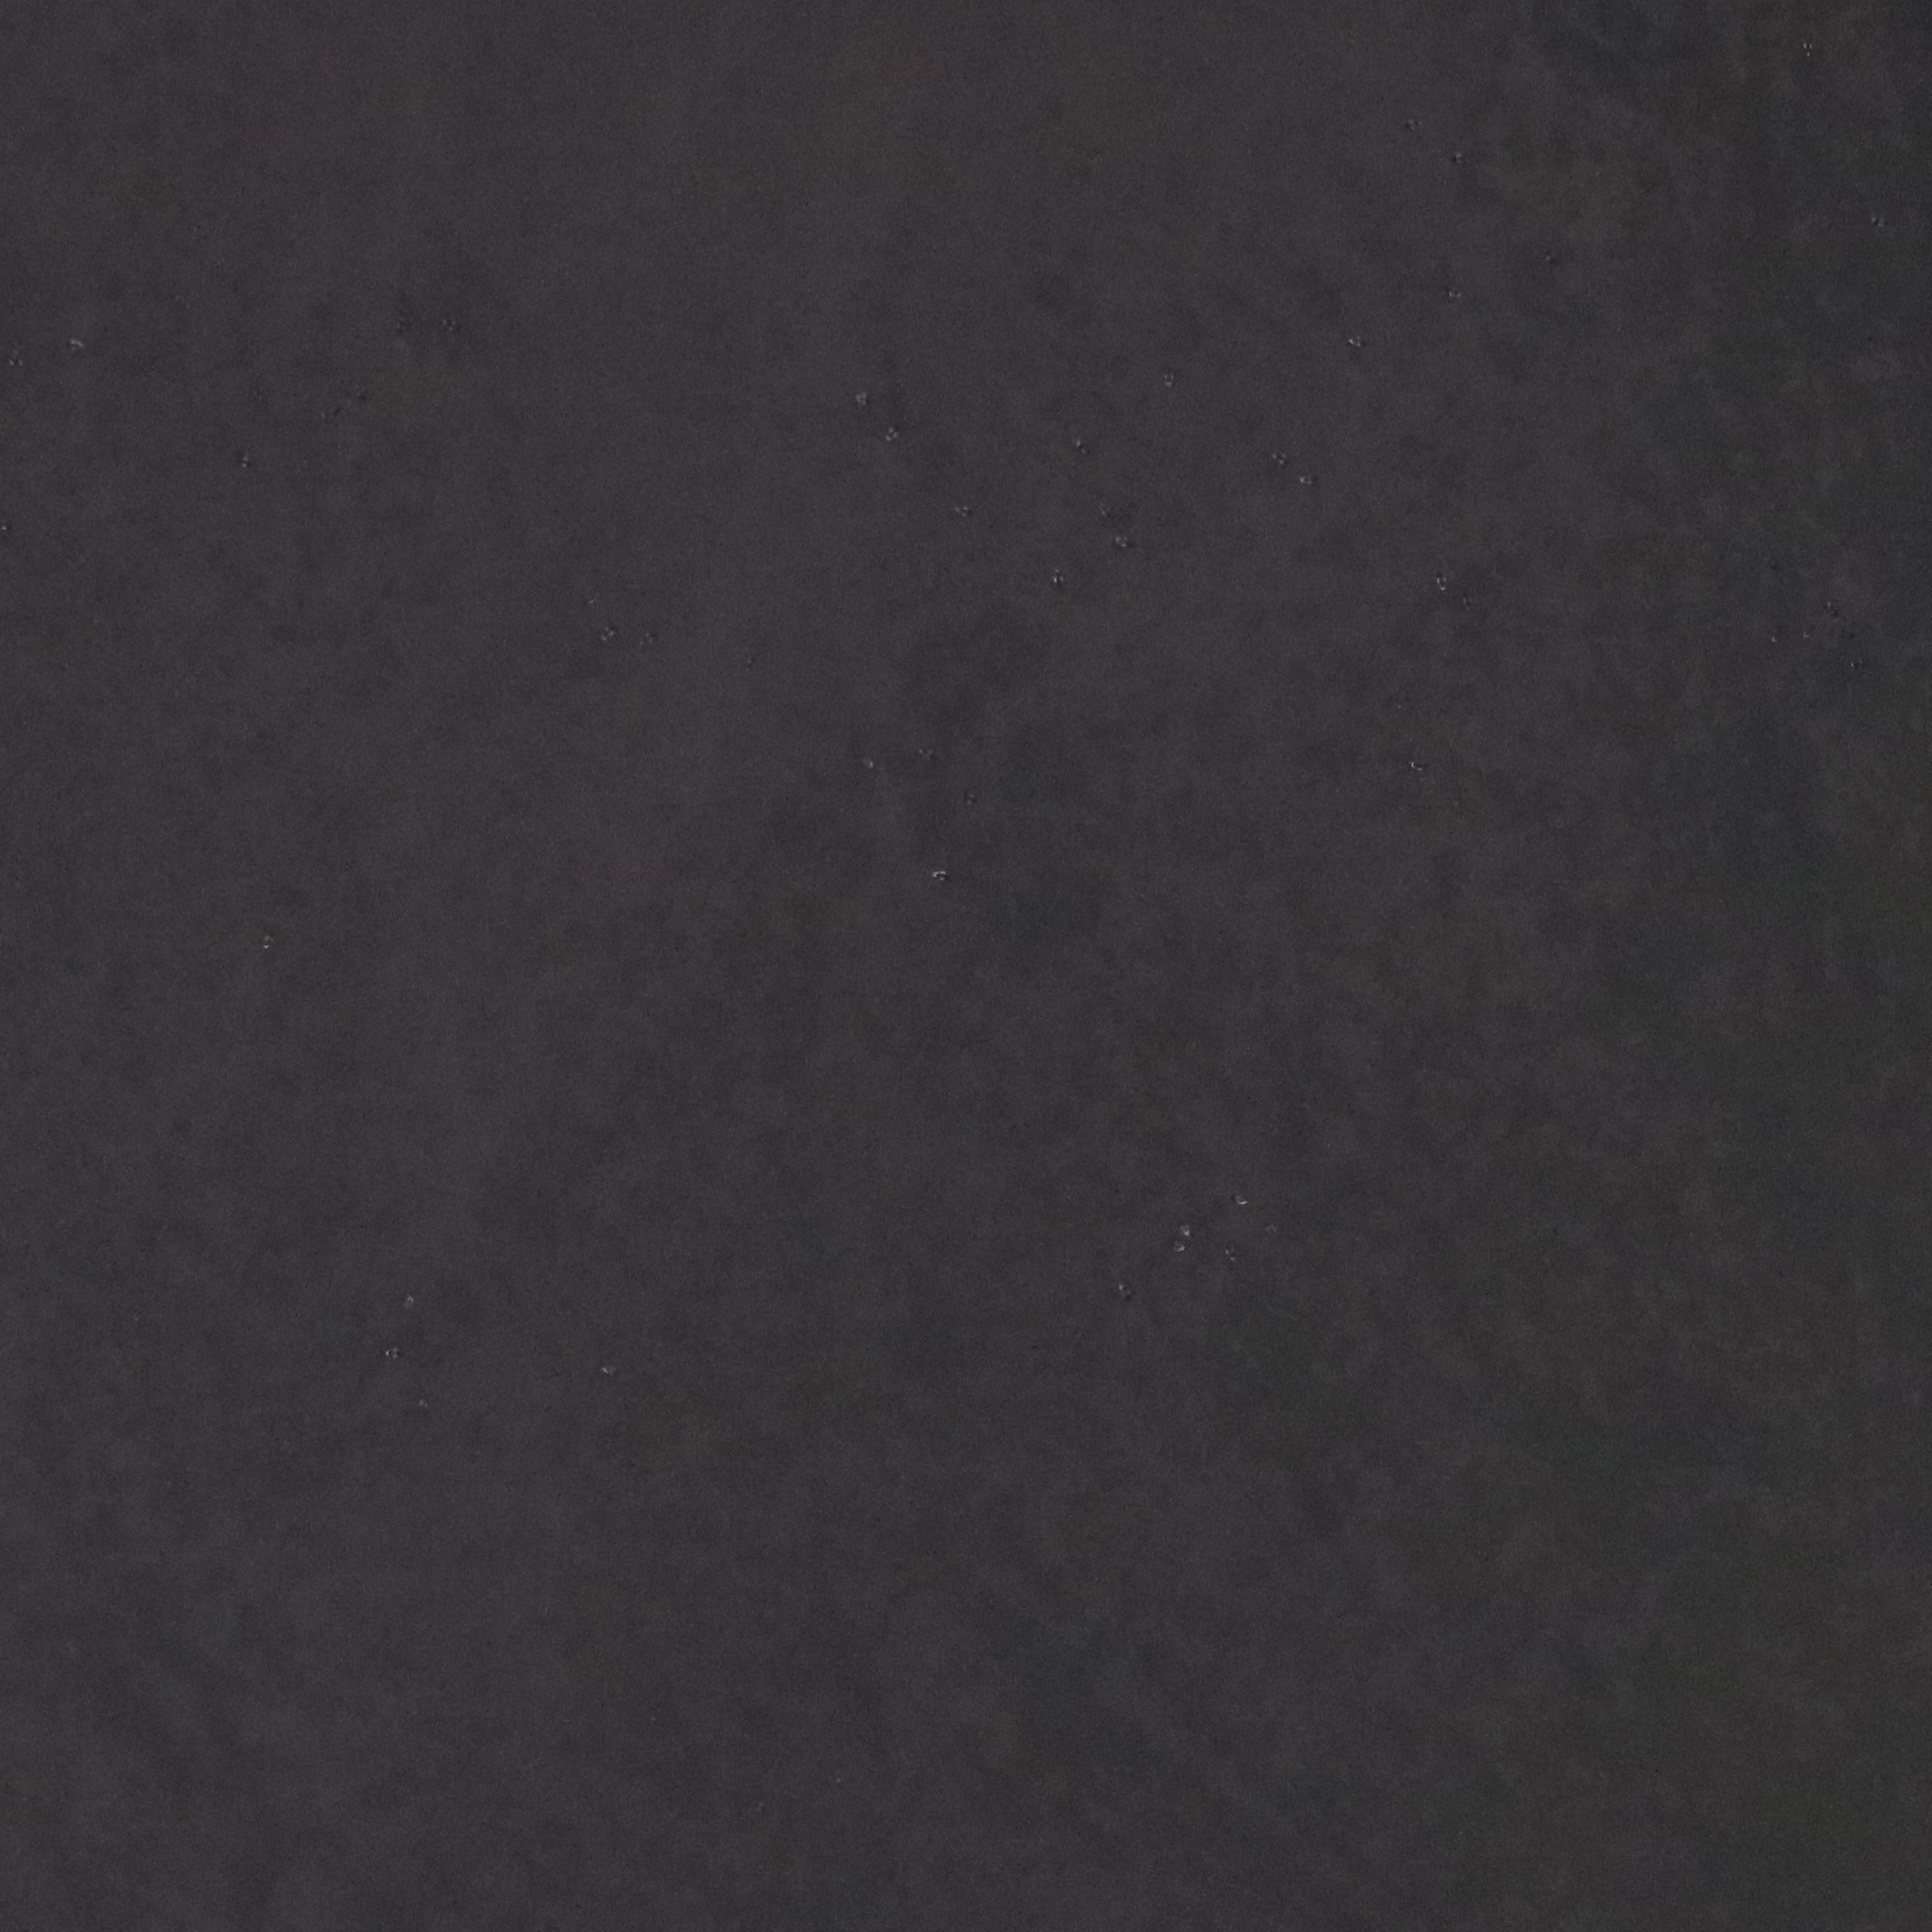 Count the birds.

49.